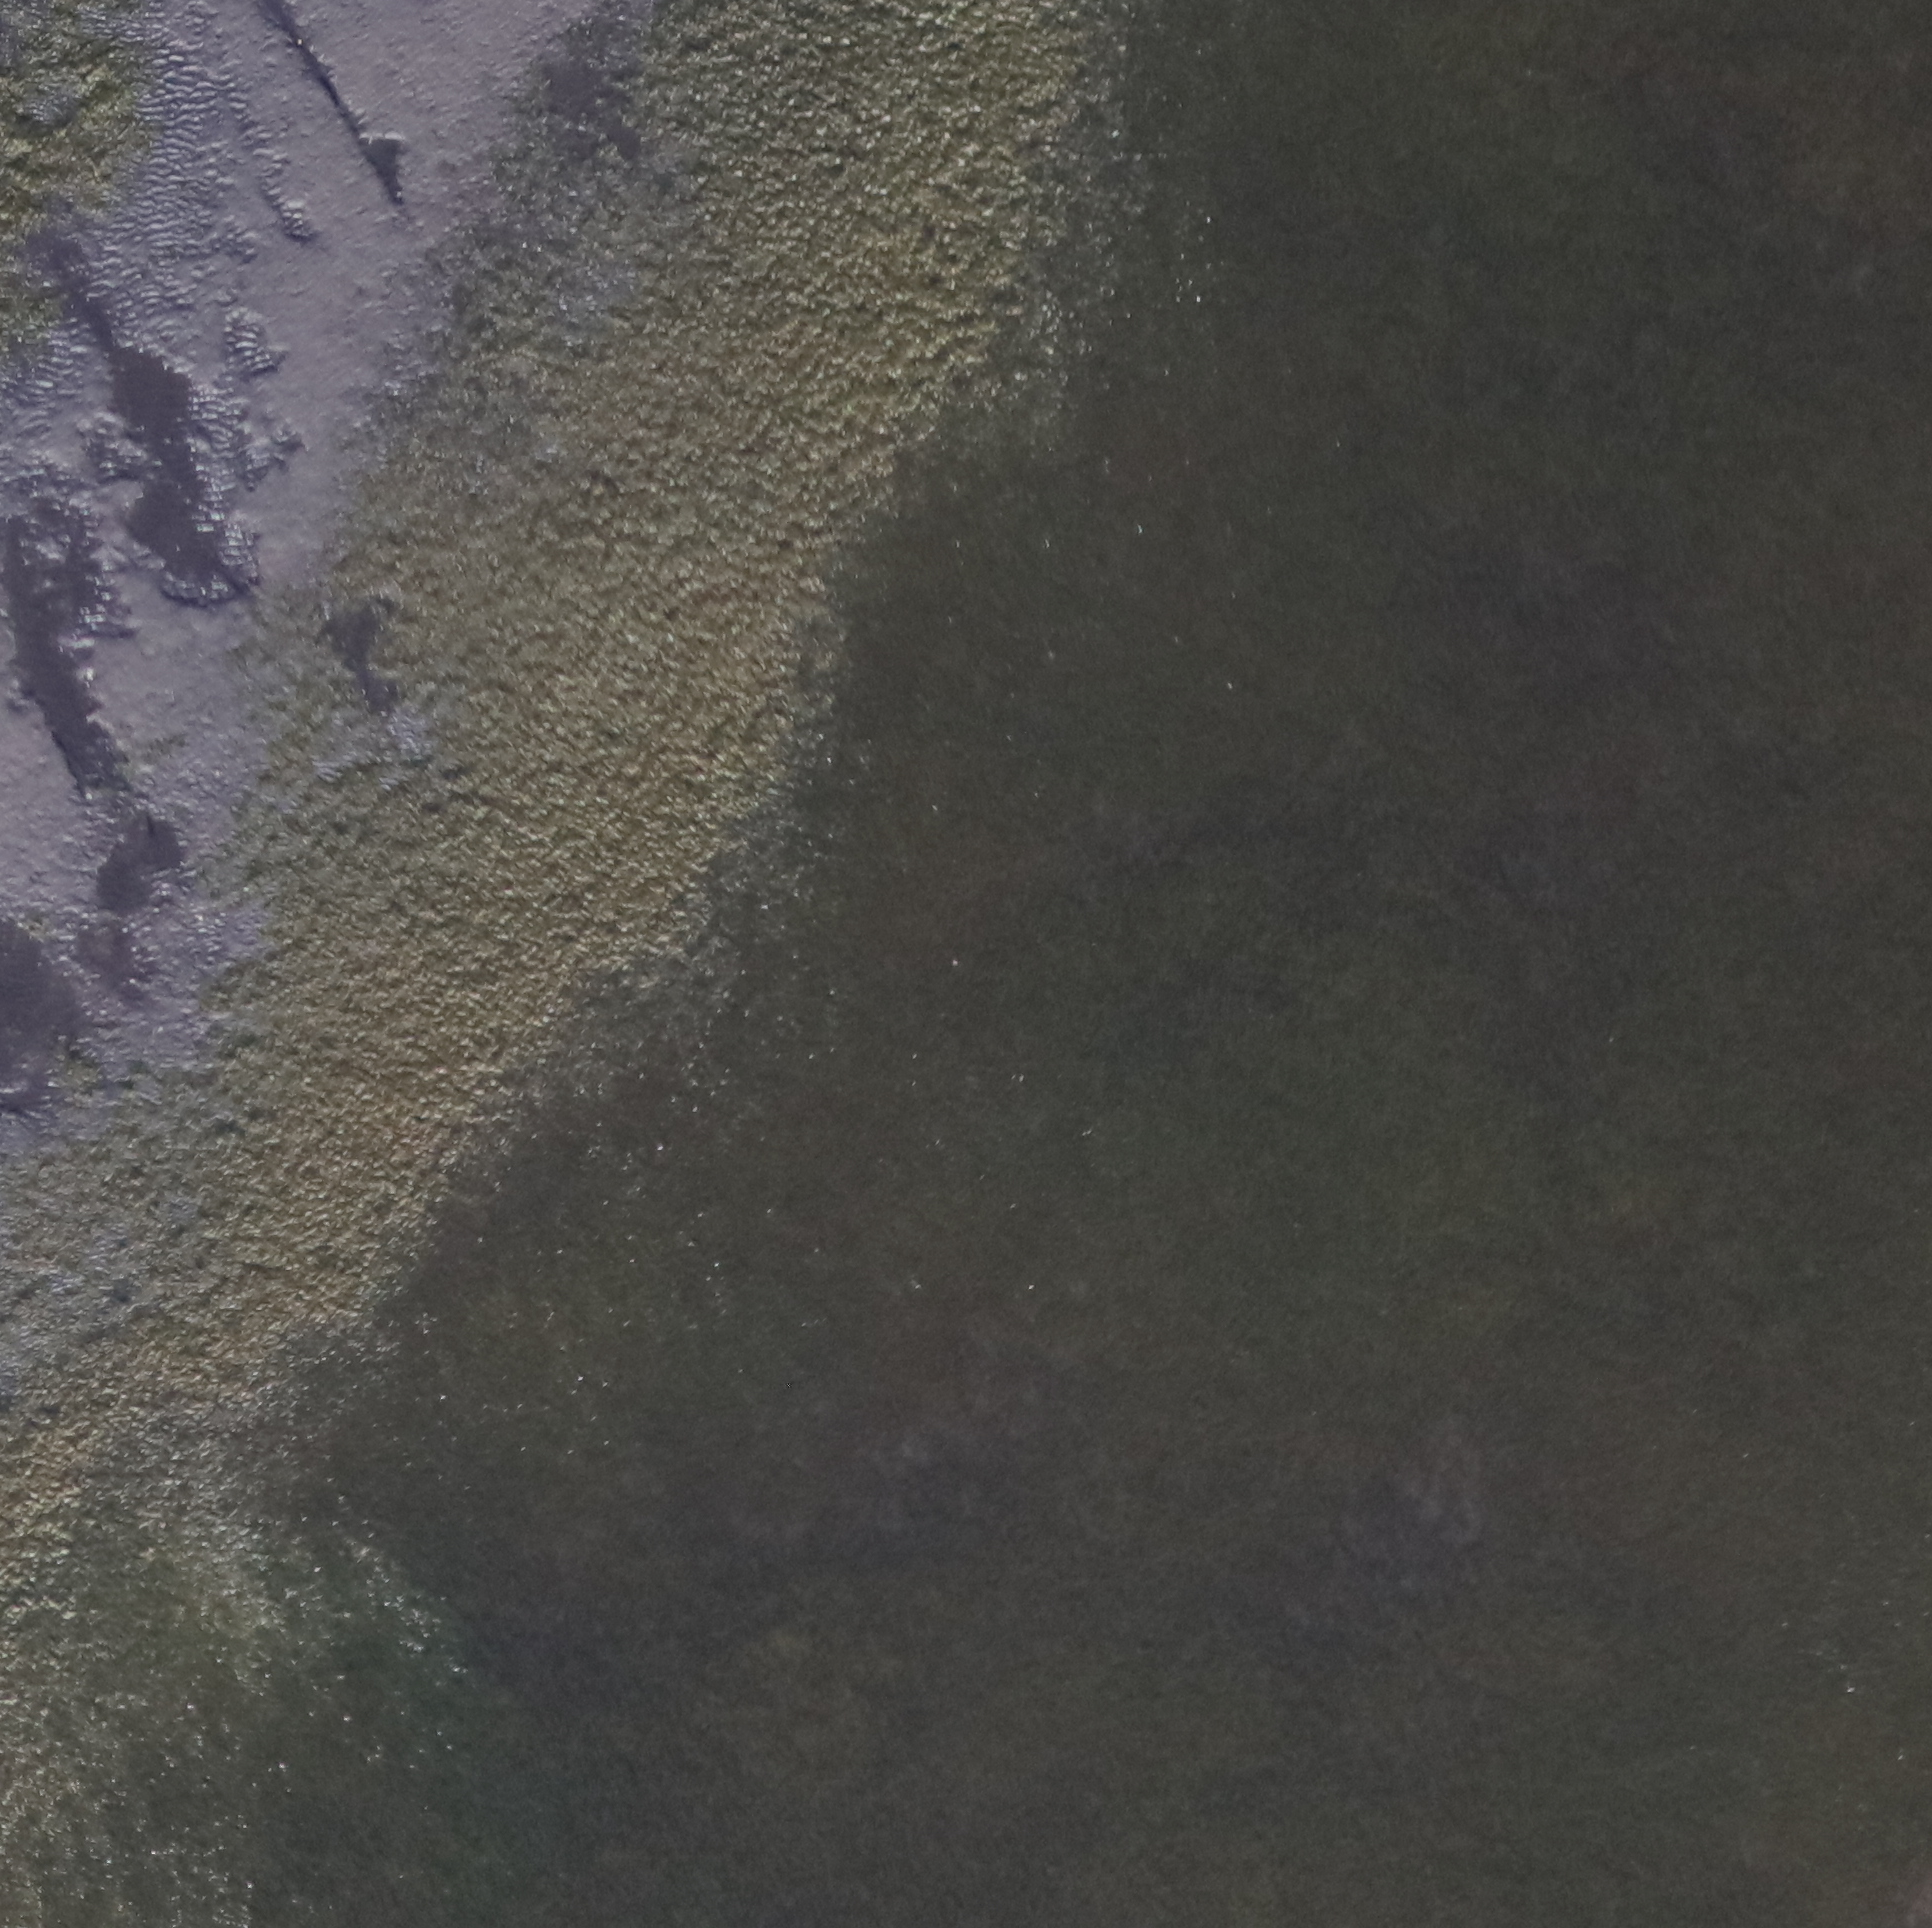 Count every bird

0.